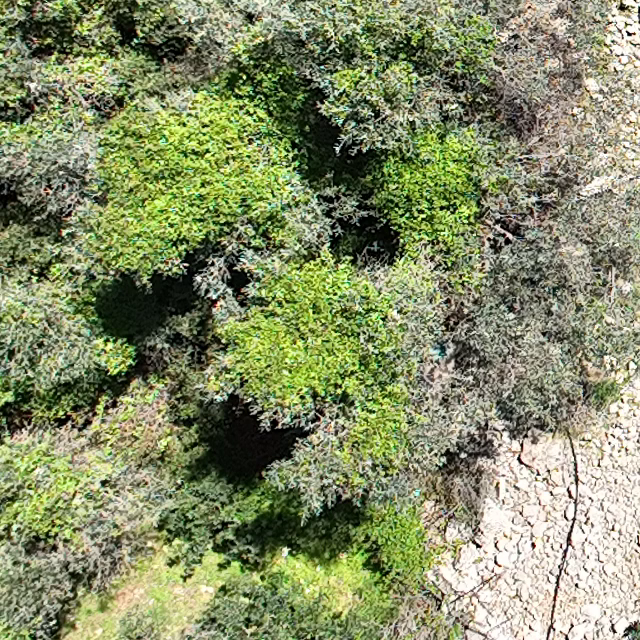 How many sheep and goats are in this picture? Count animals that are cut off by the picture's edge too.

0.